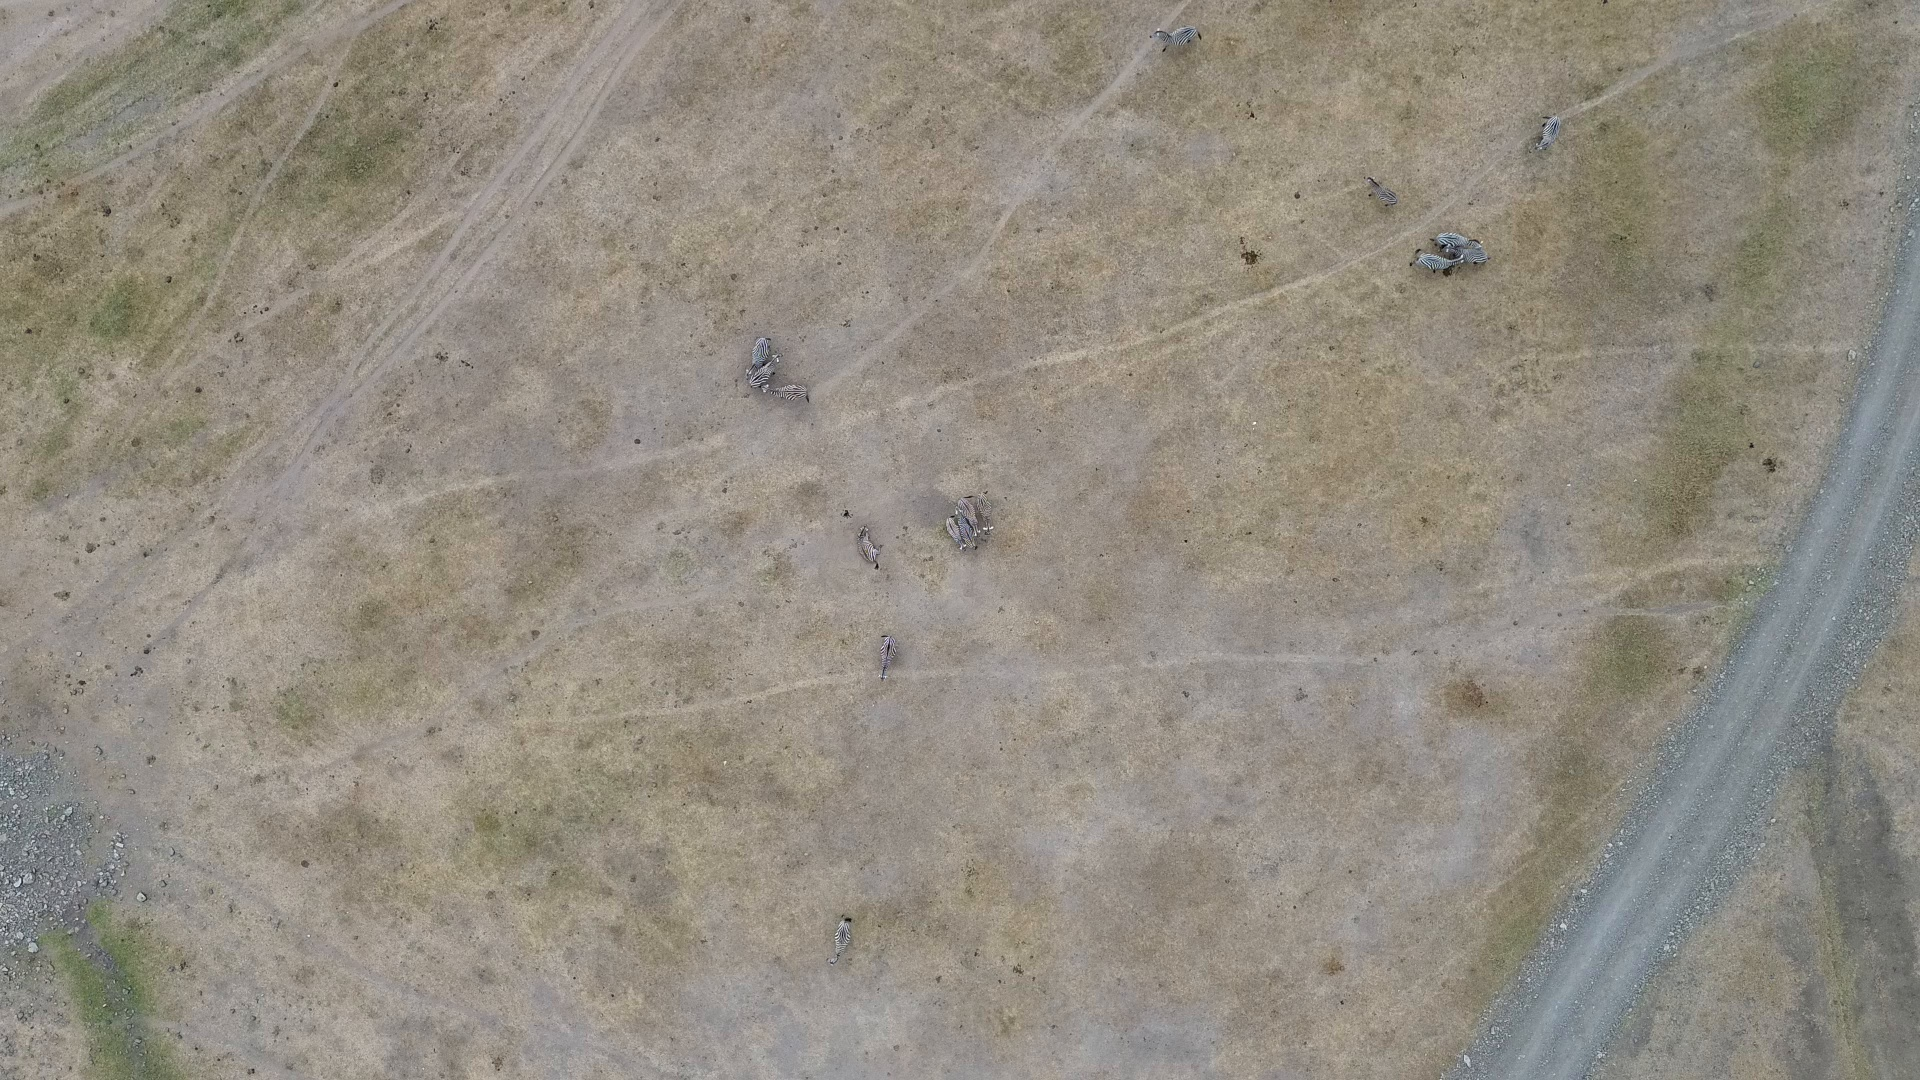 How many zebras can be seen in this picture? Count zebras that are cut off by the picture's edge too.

19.